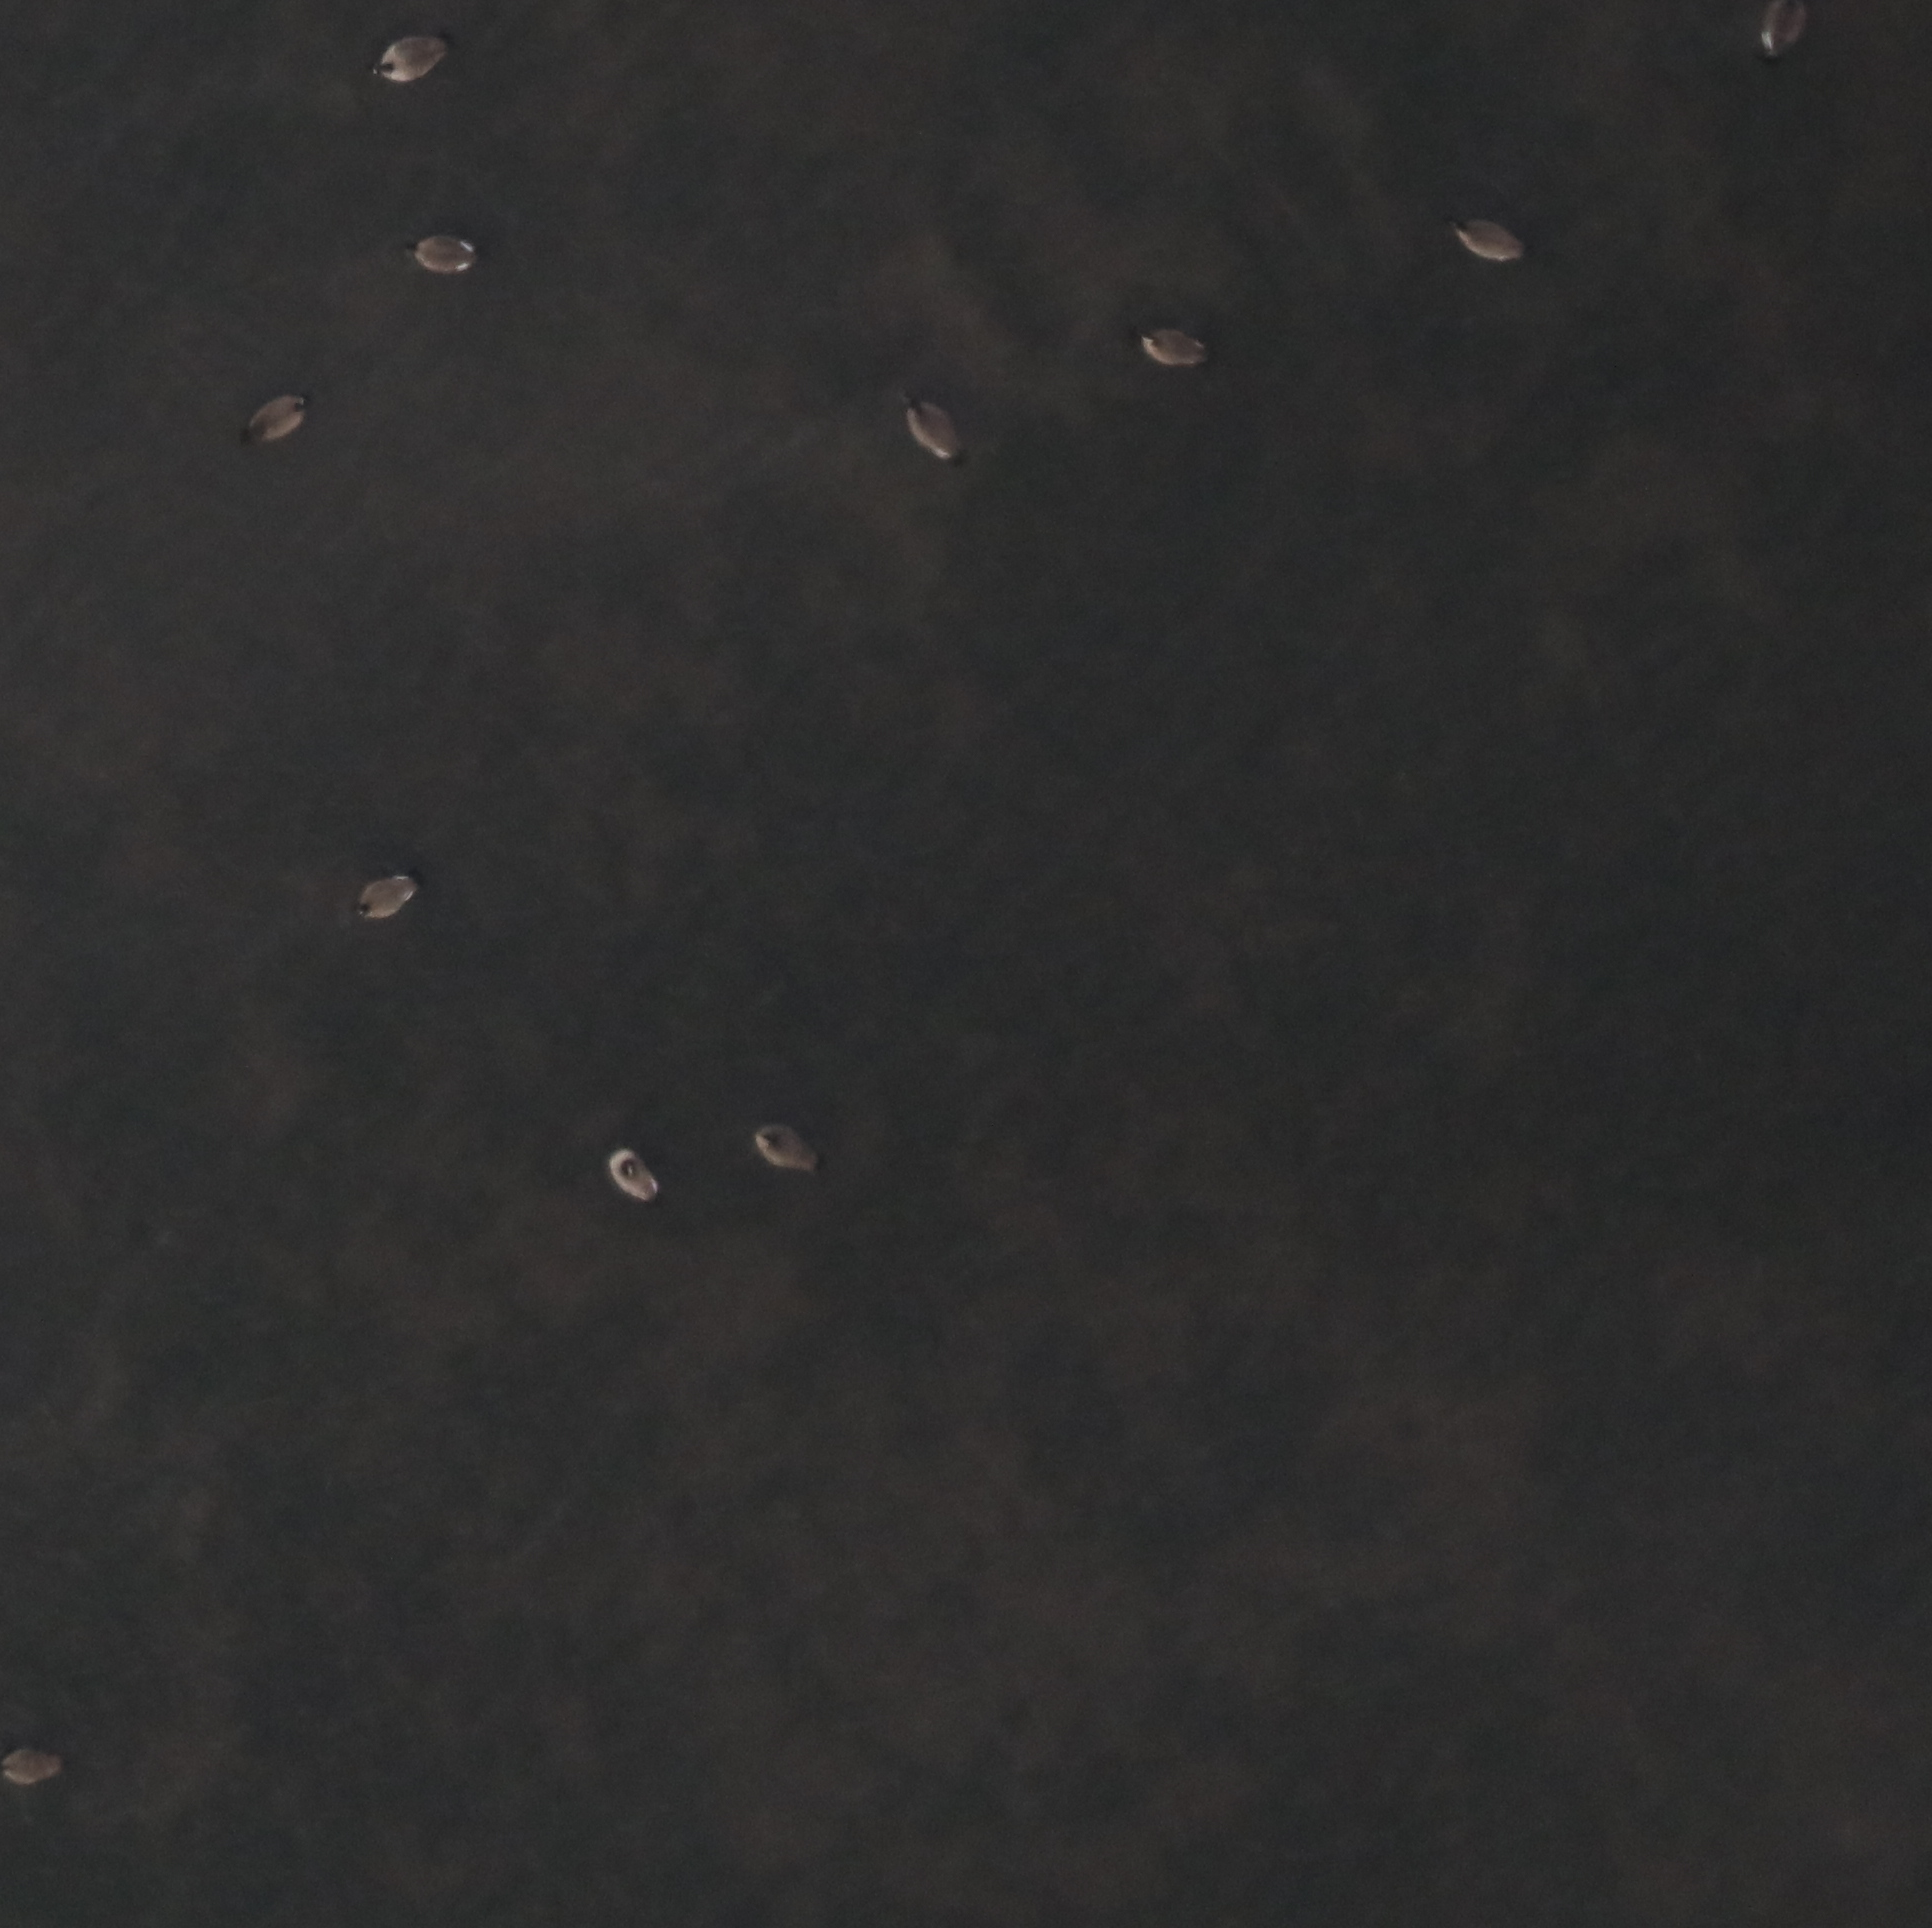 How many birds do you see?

11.